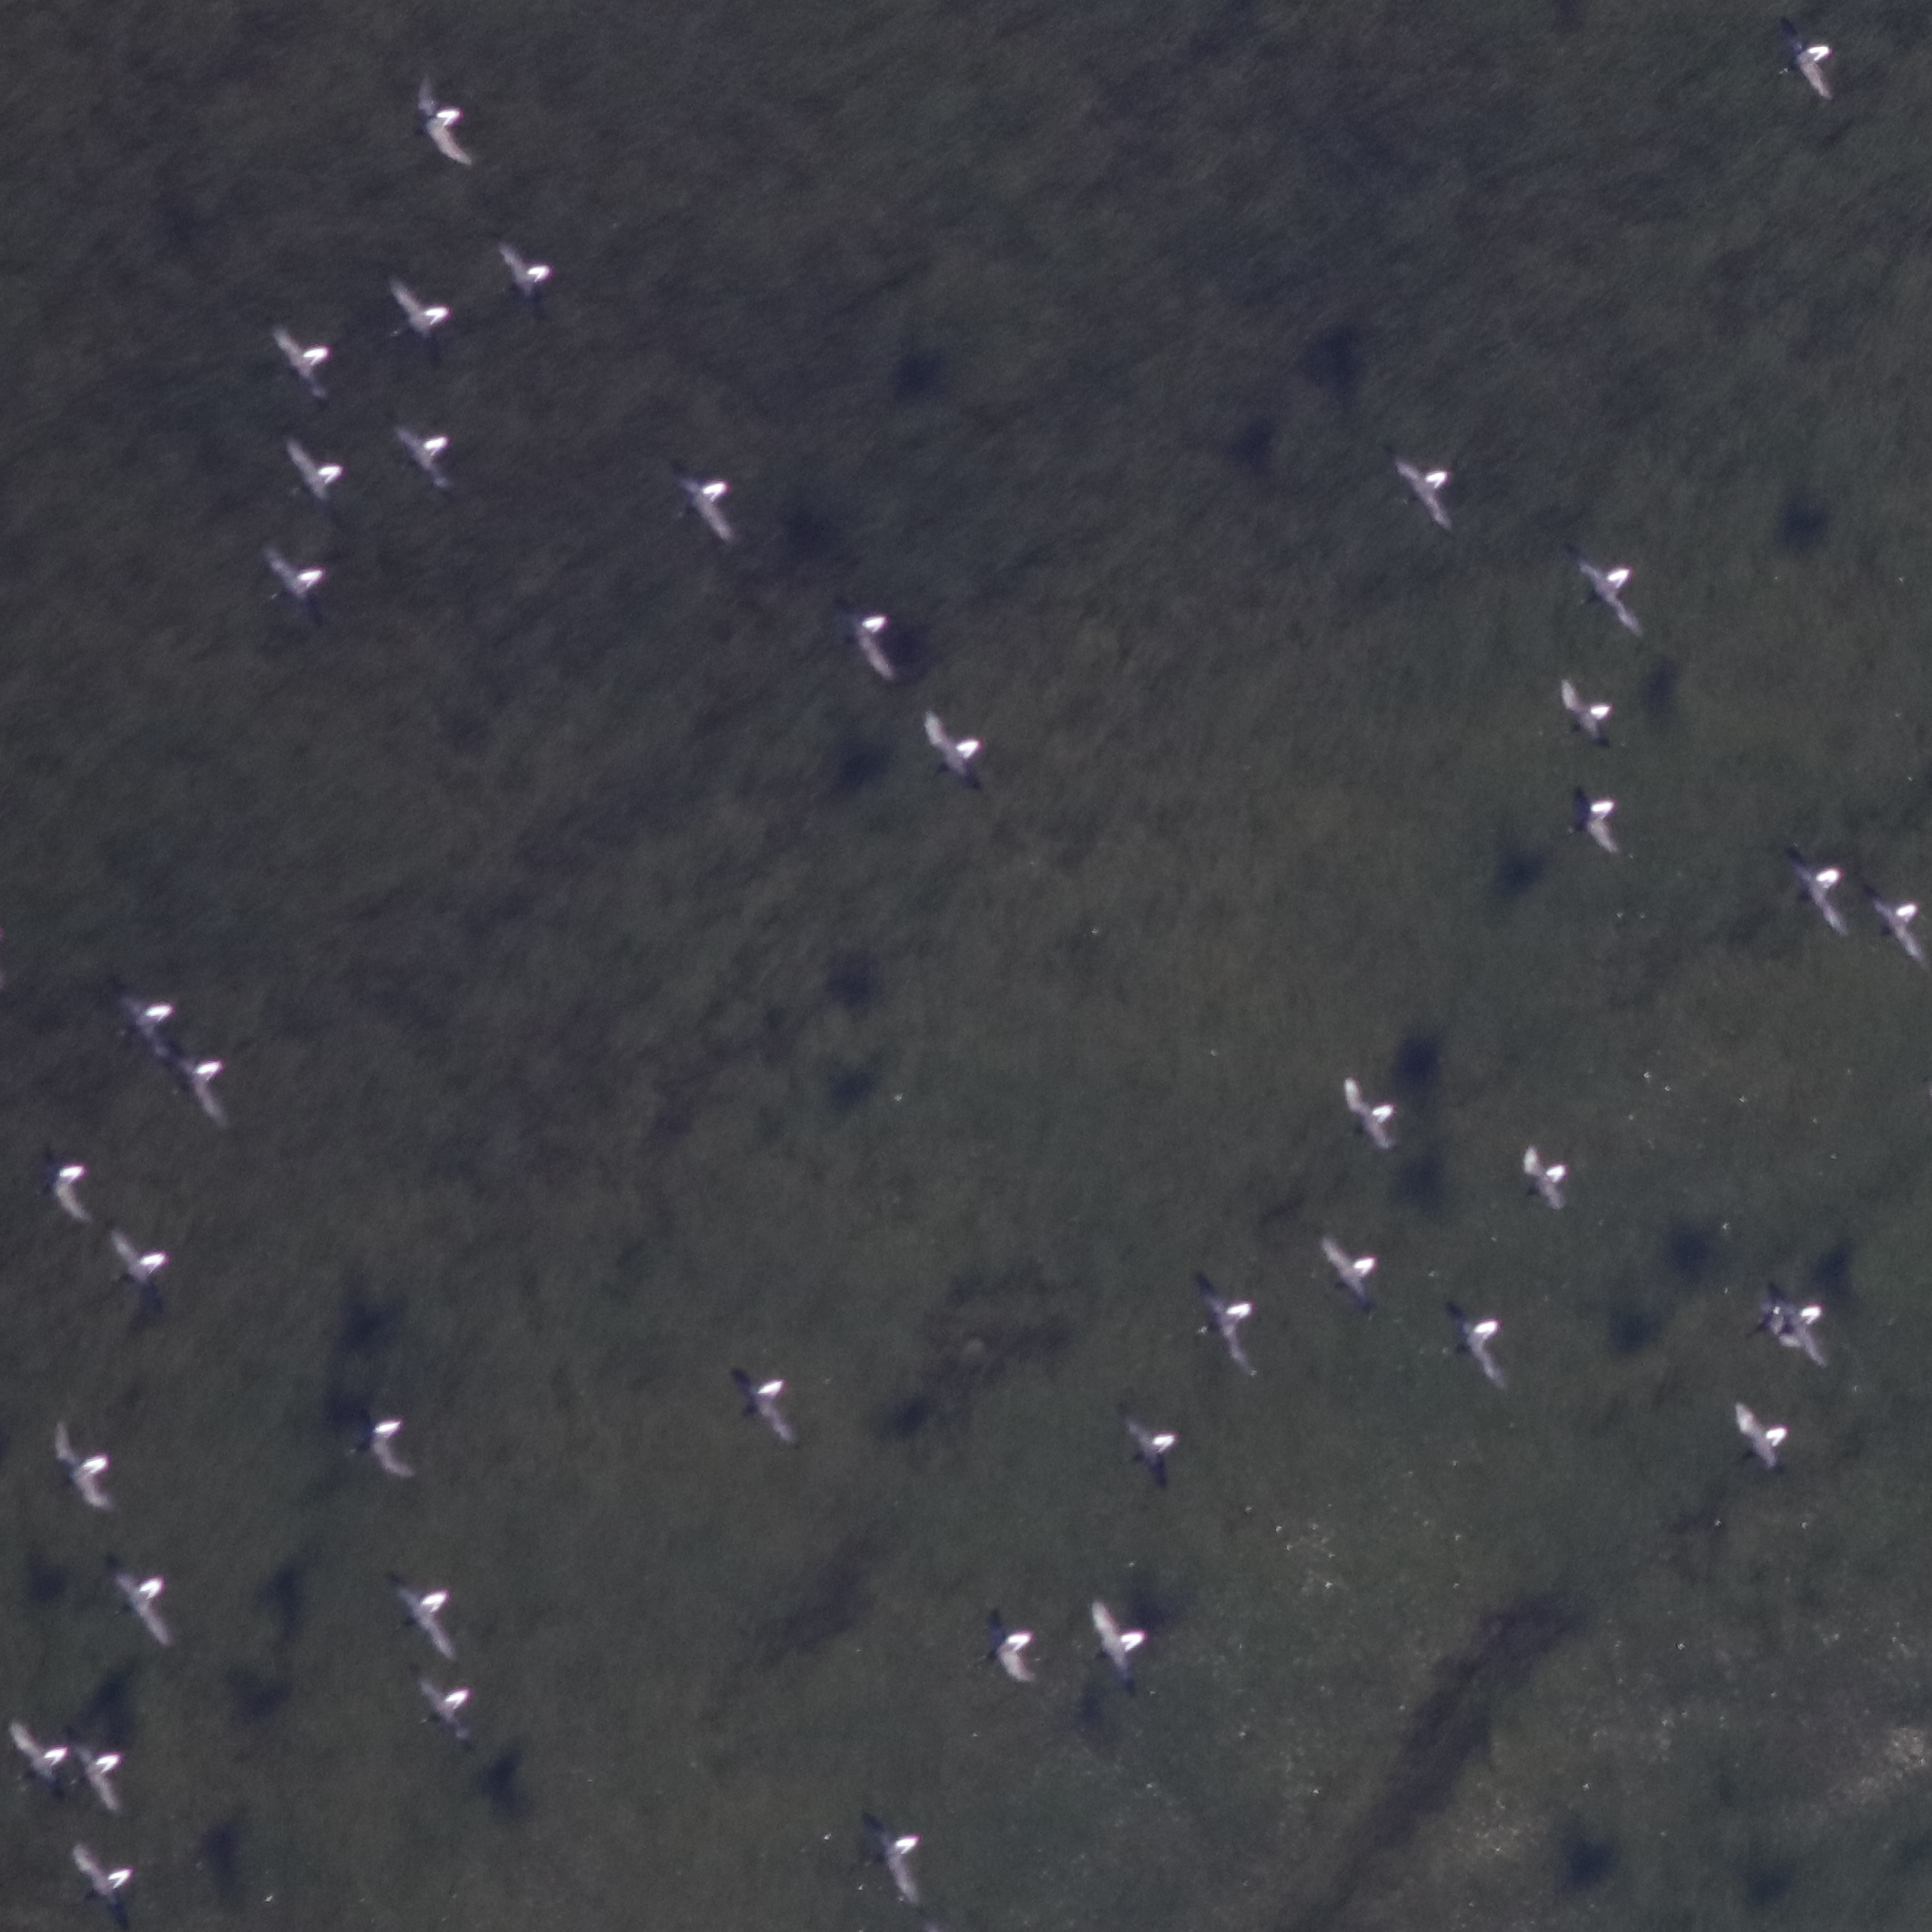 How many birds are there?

42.